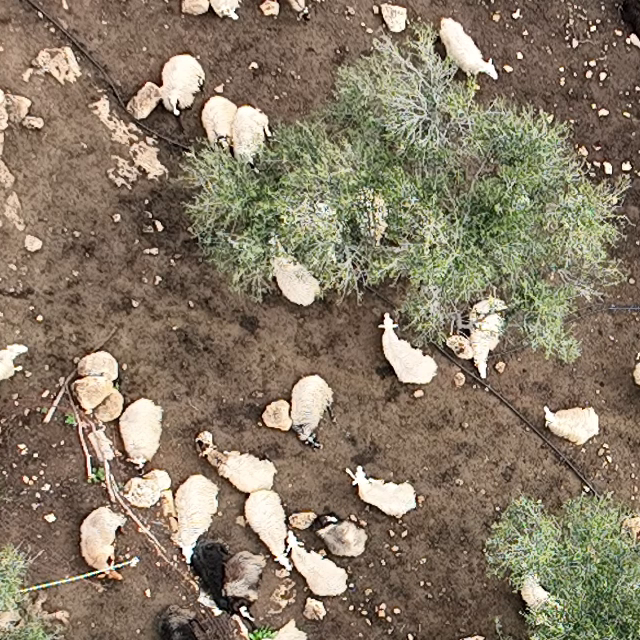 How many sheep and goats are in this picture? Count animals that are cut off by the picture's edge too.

29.